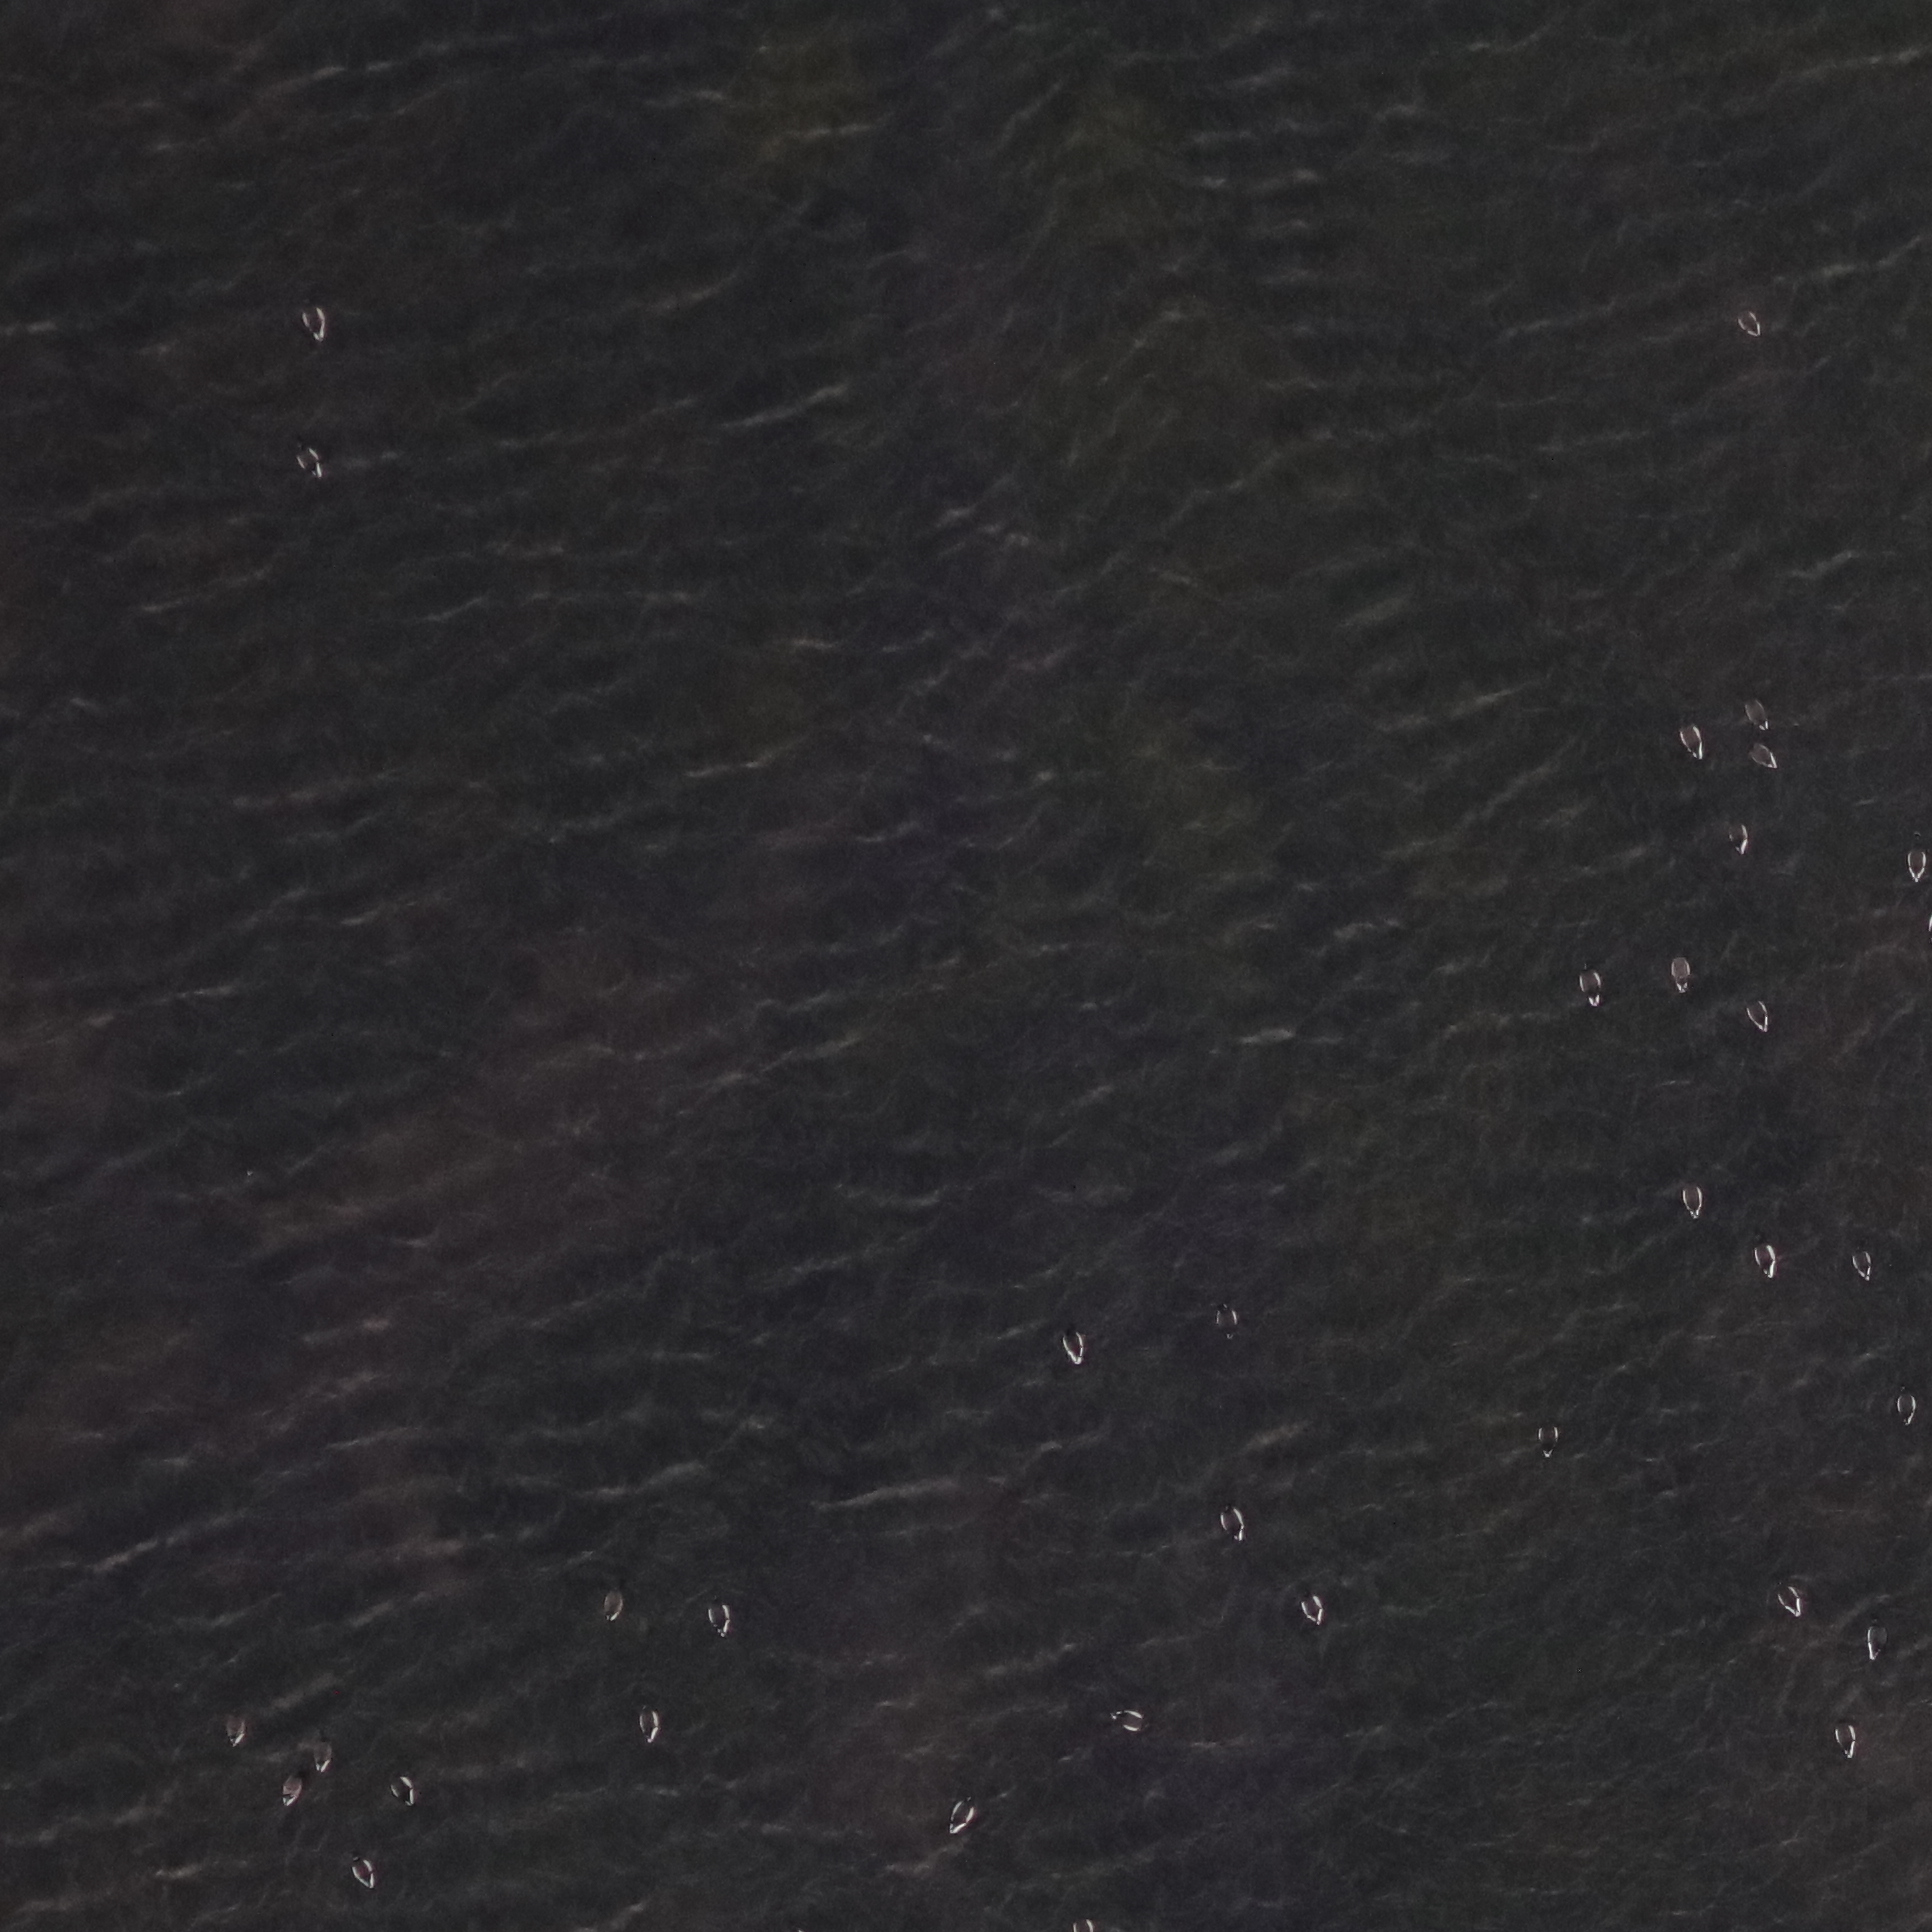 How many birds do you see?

33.